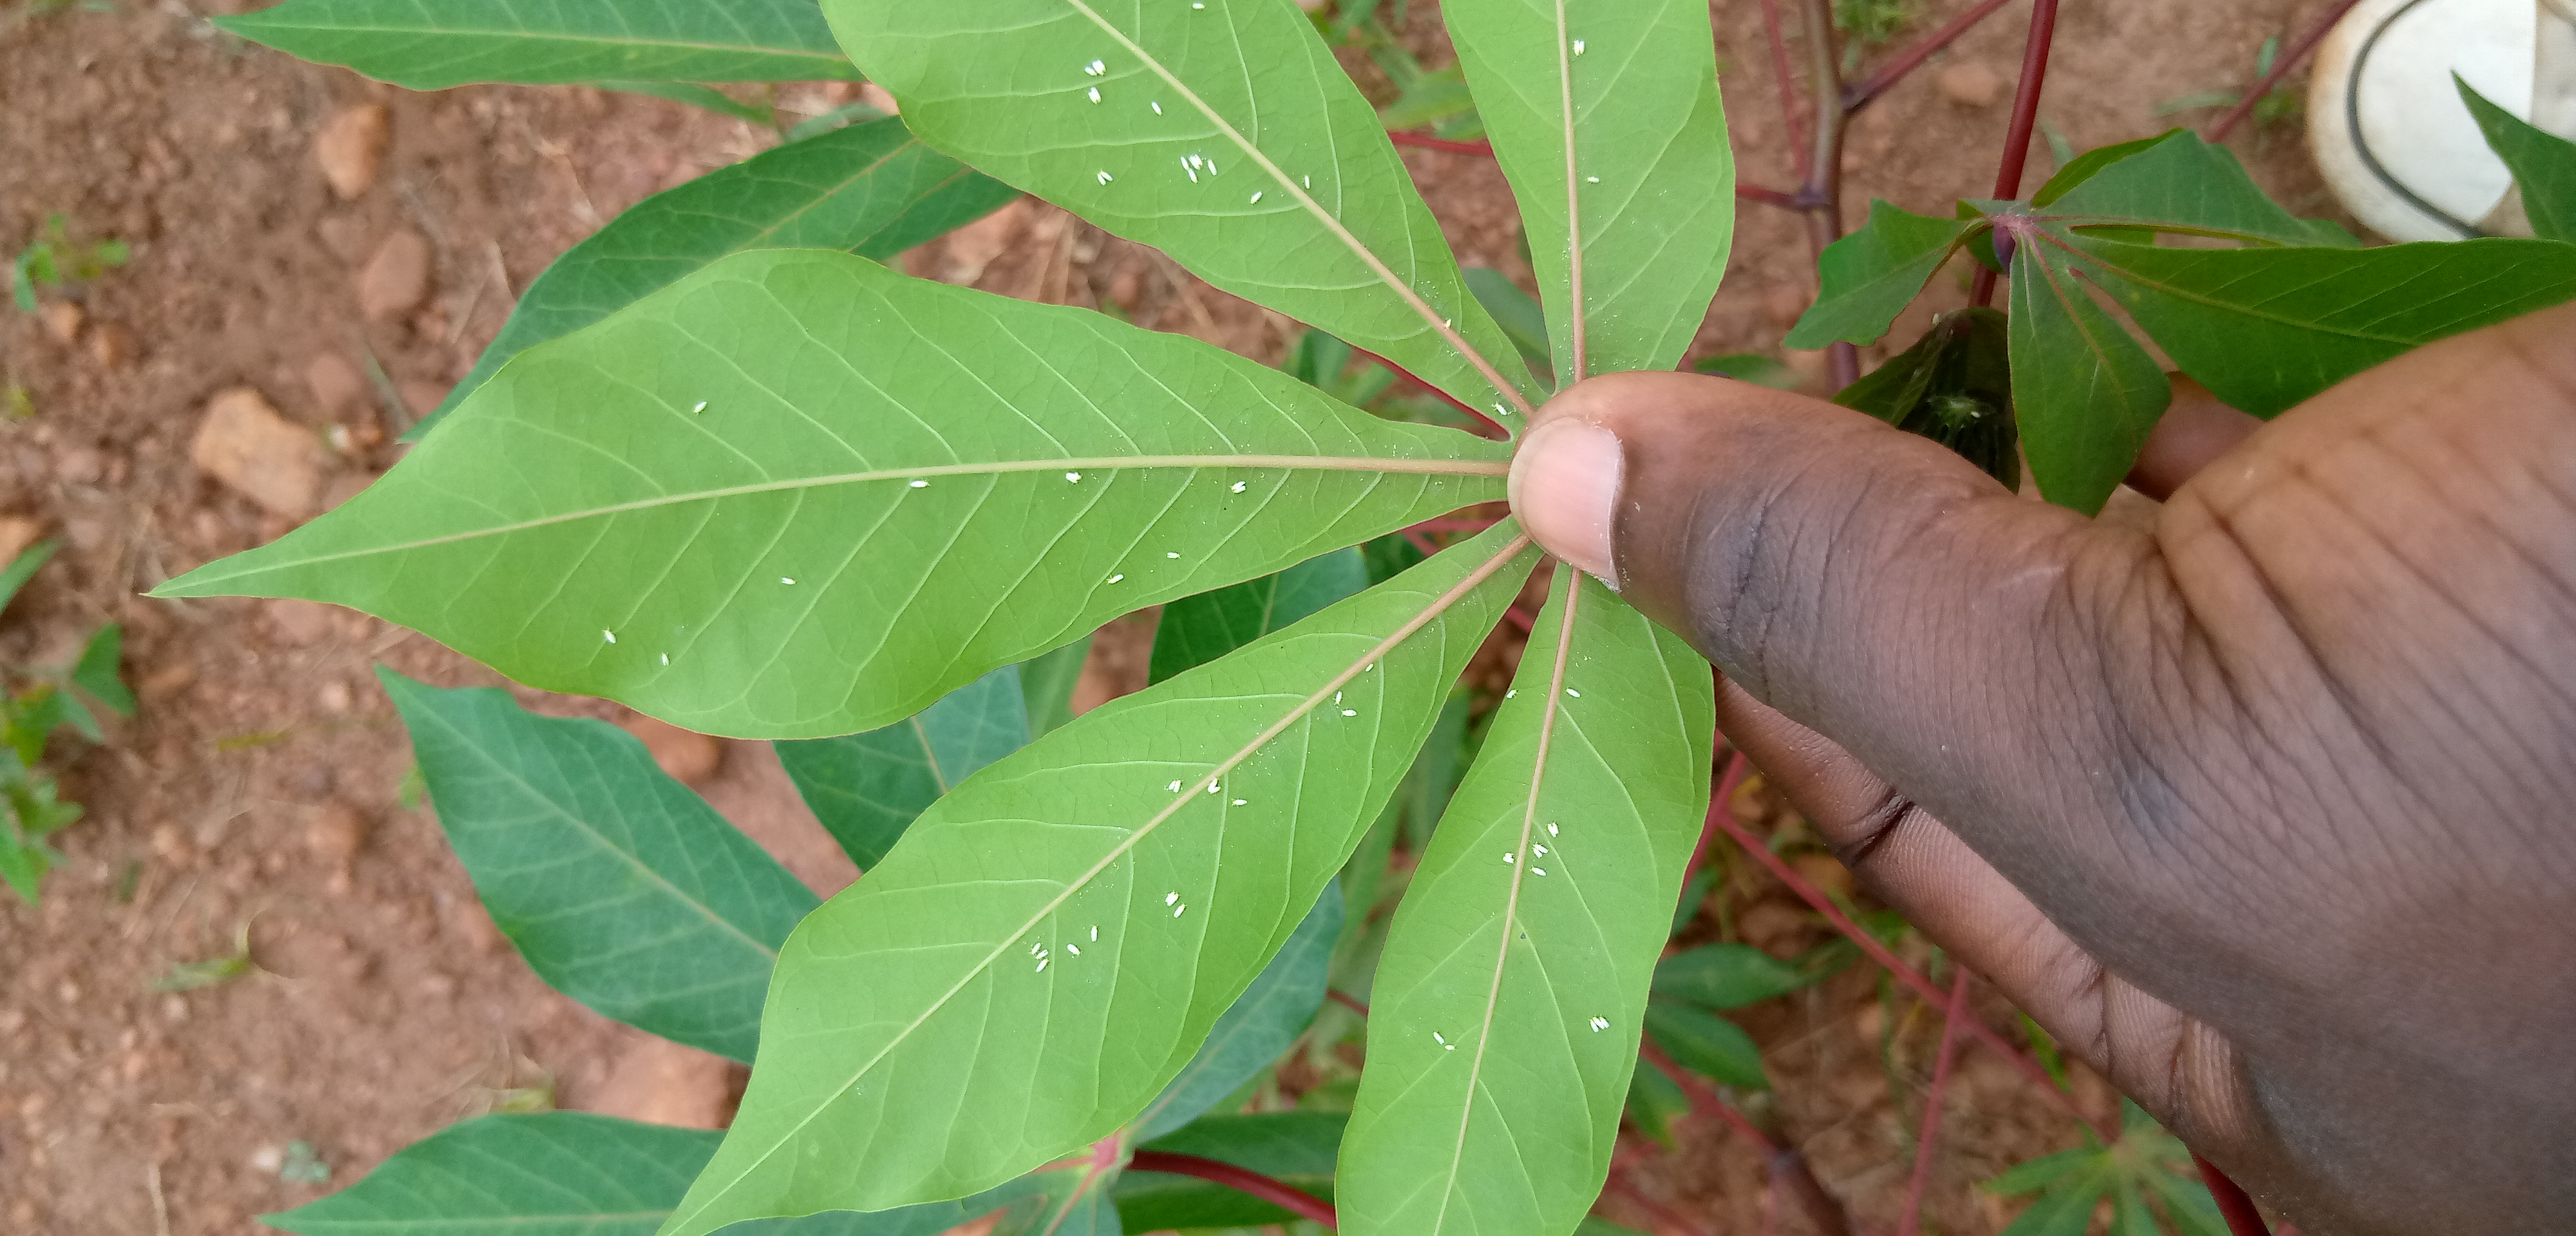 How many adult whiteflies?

60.